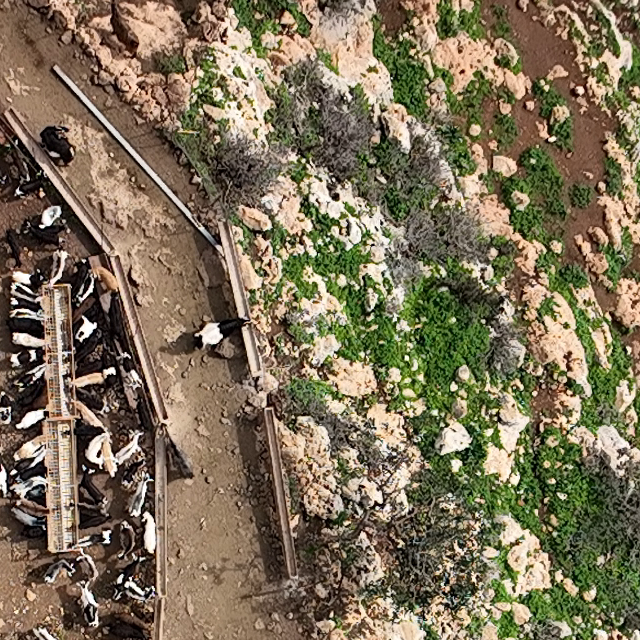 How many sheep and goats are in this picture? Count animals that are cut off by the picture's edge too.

67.